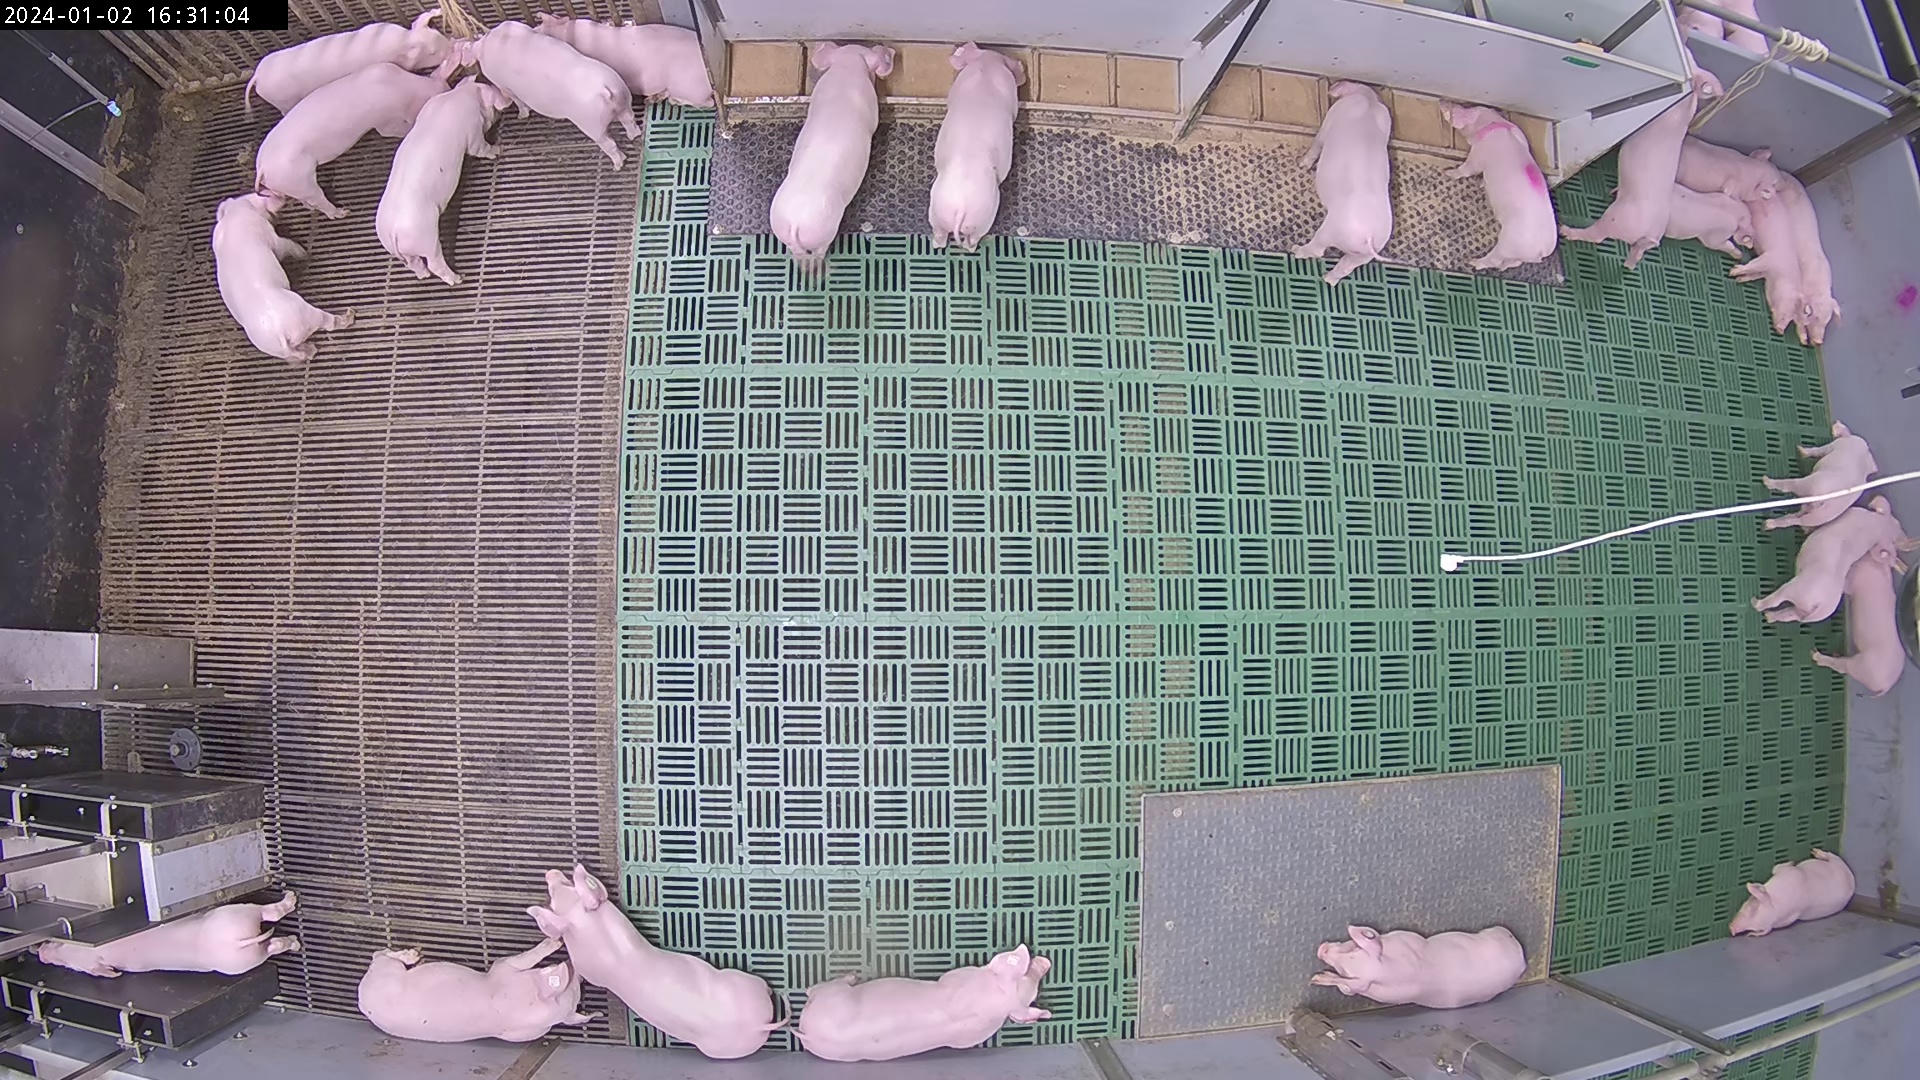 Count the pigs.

26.